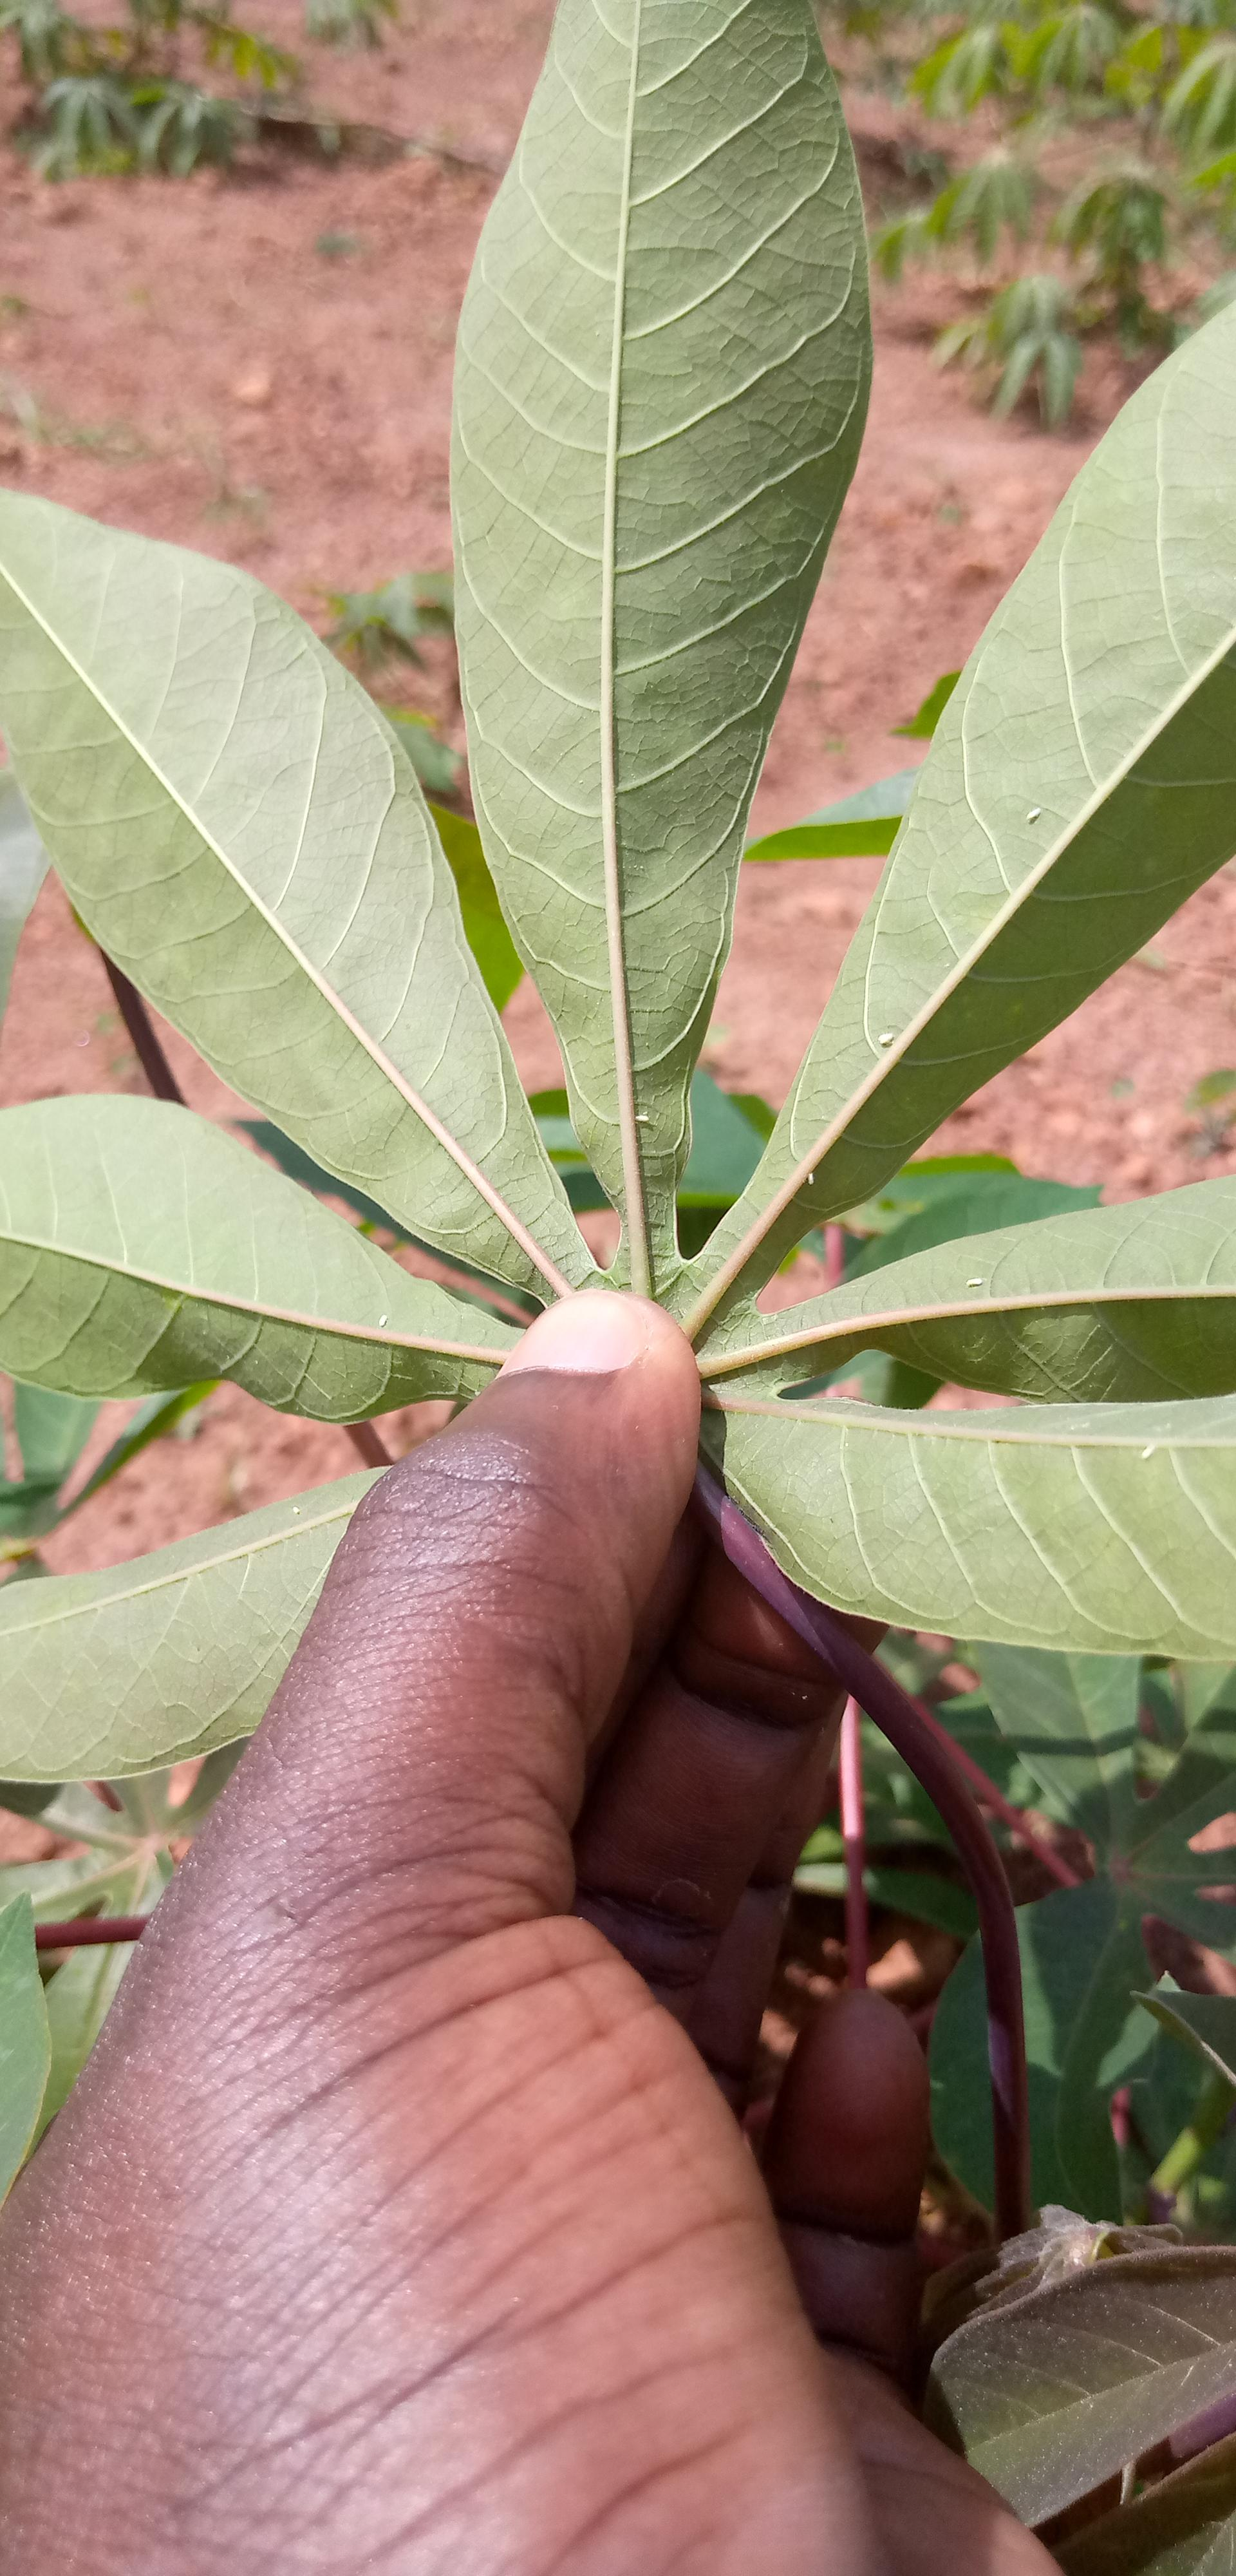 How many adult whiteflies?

8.